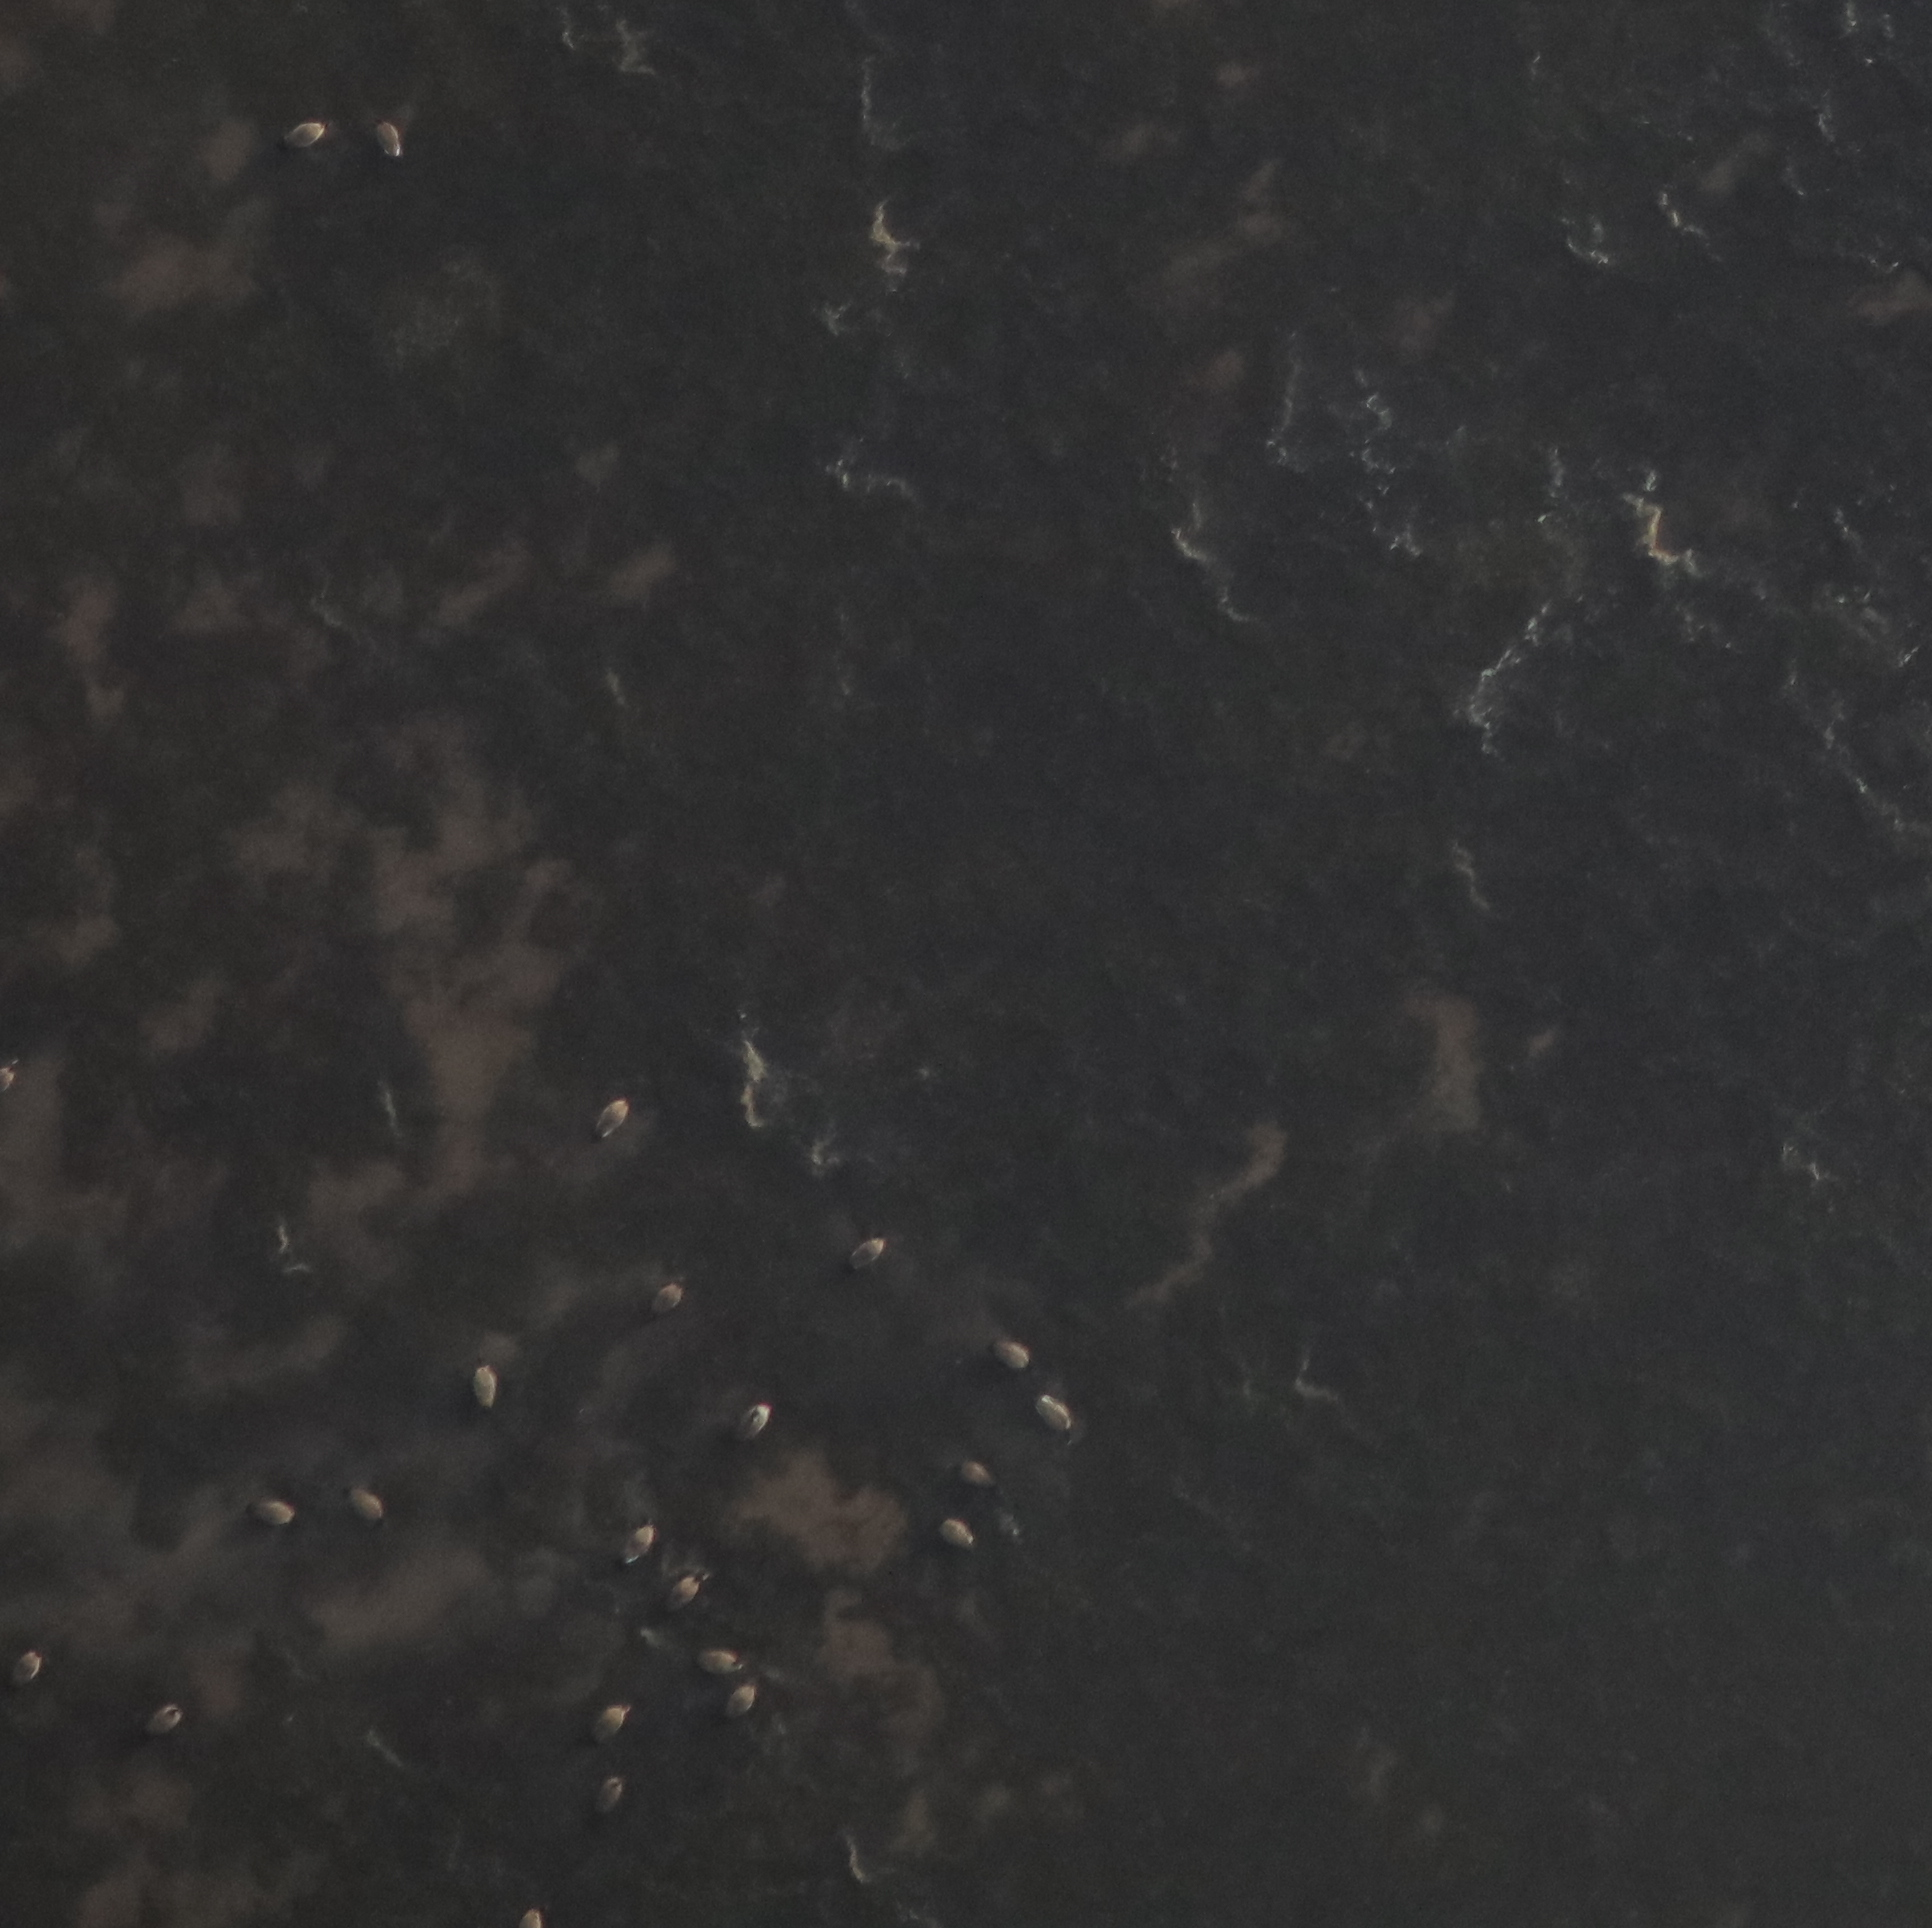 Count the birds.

21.